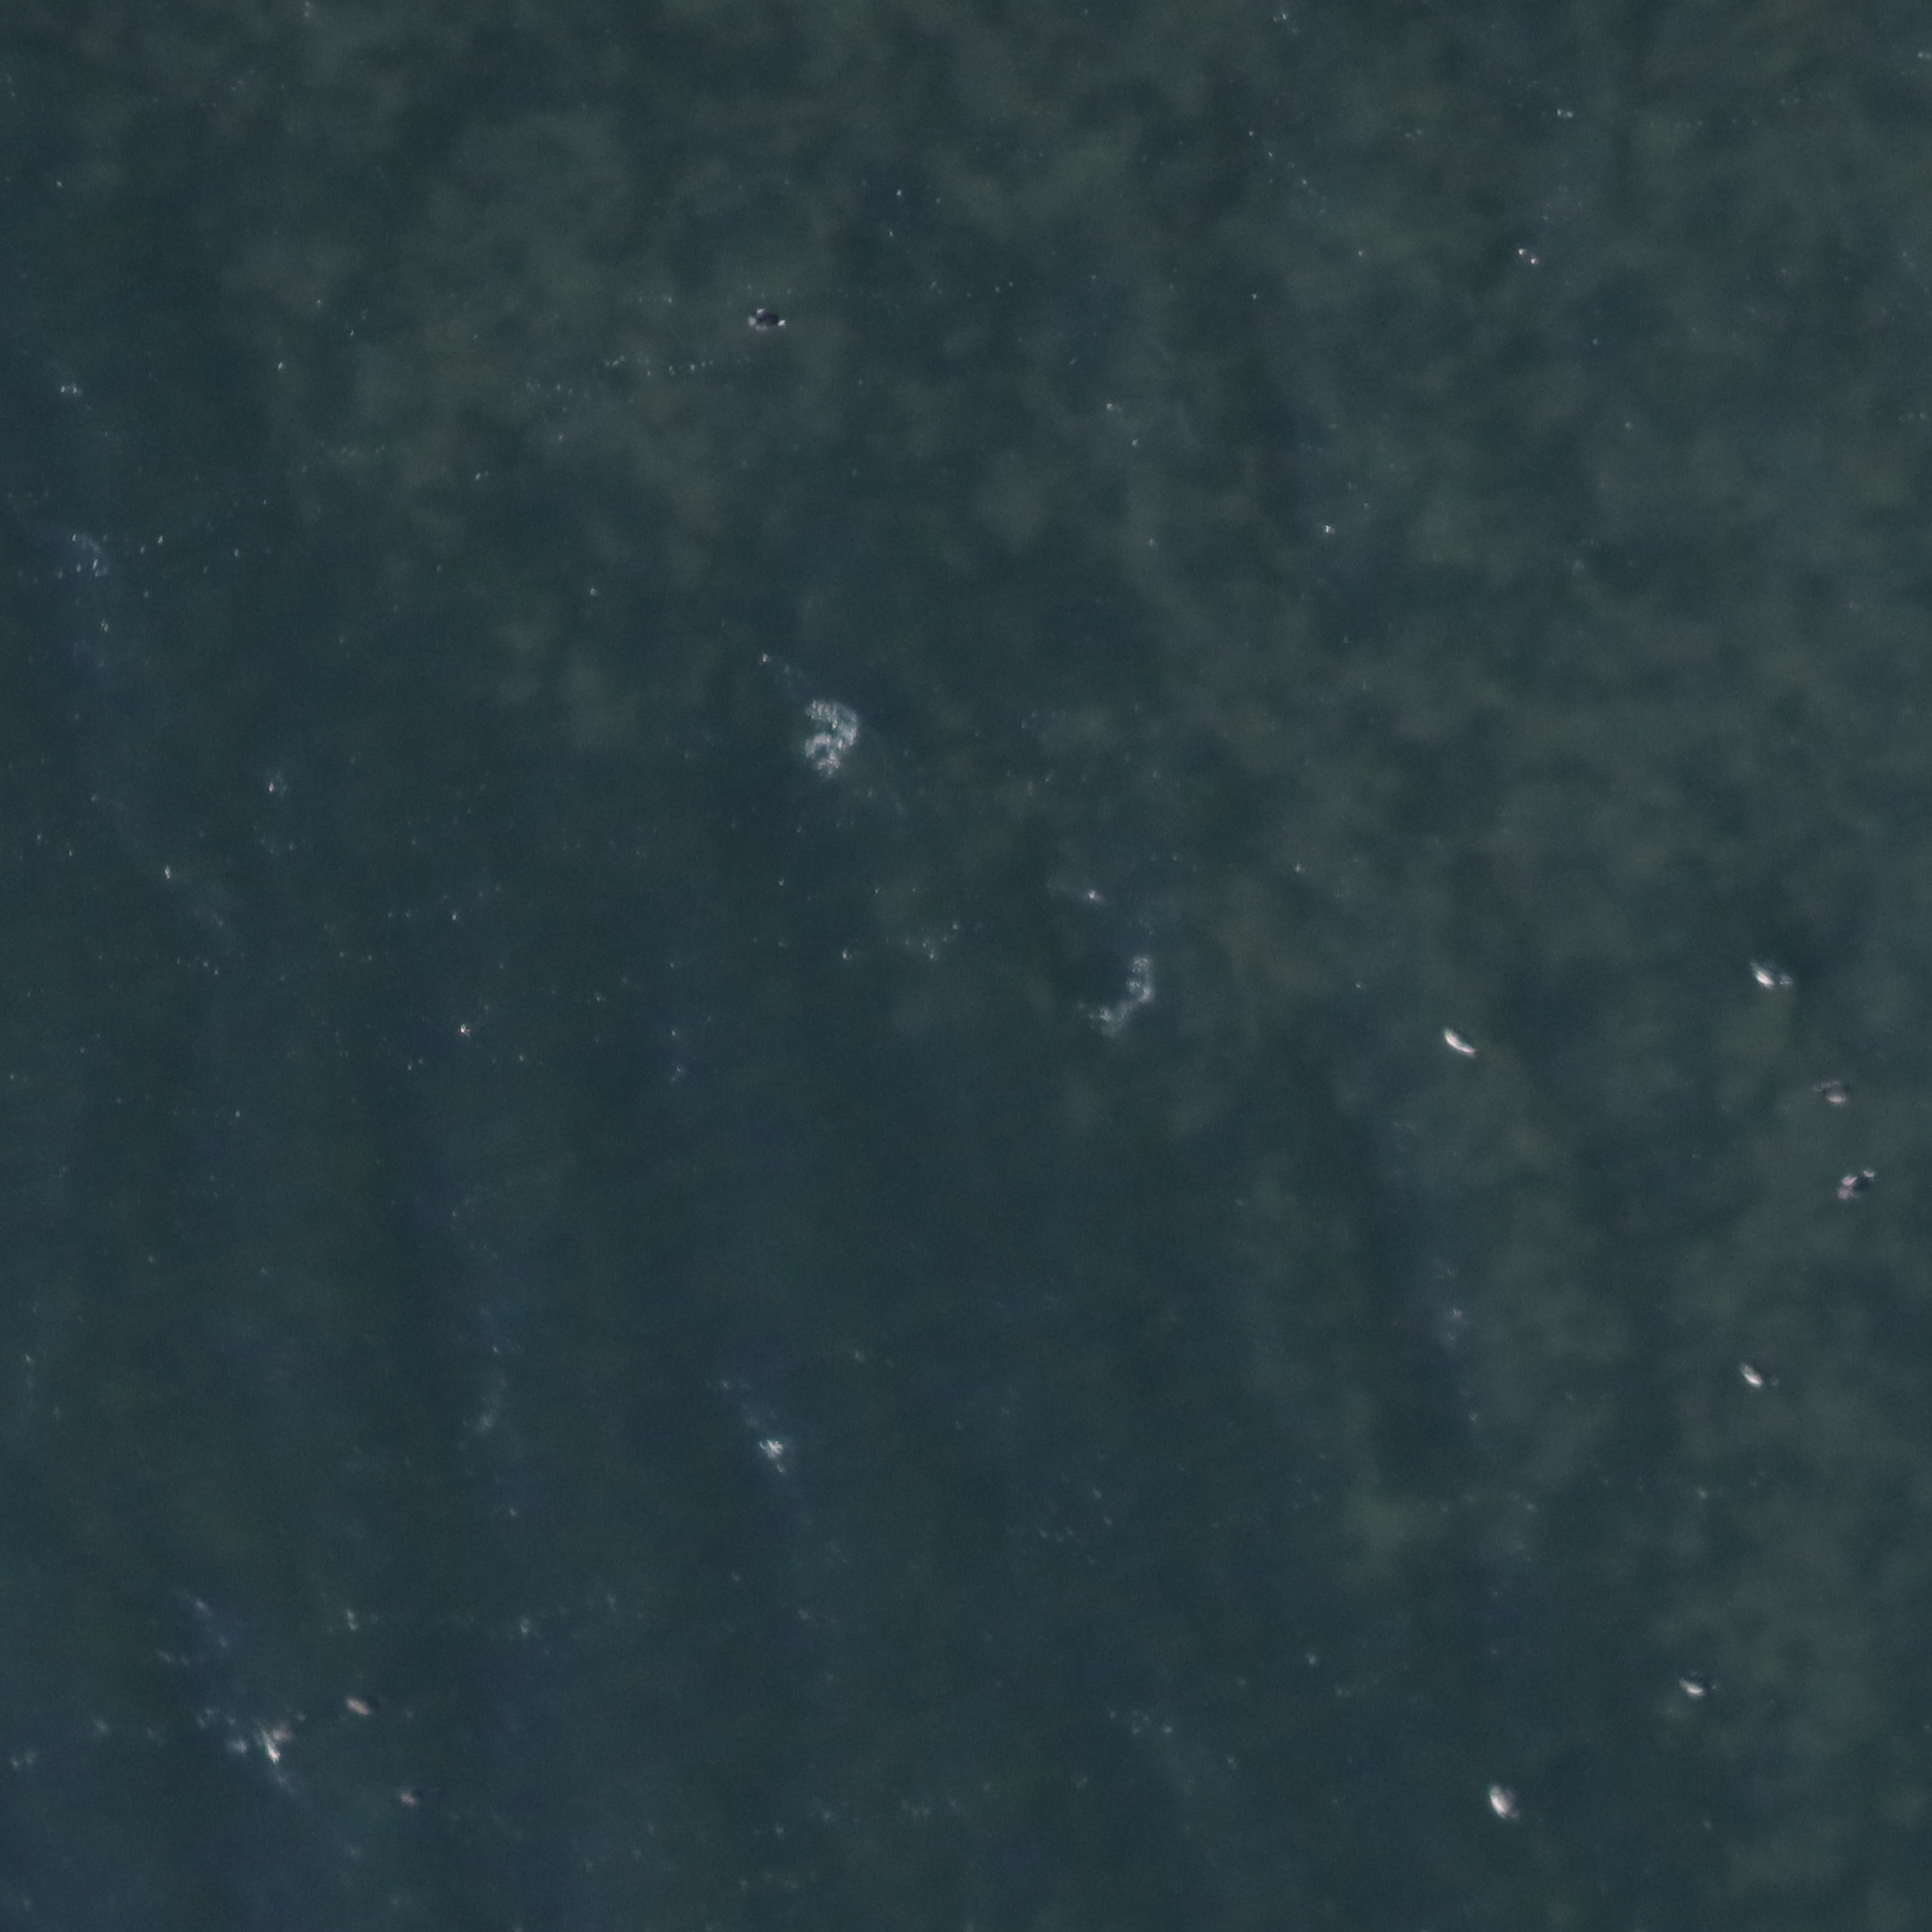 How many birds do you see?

11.